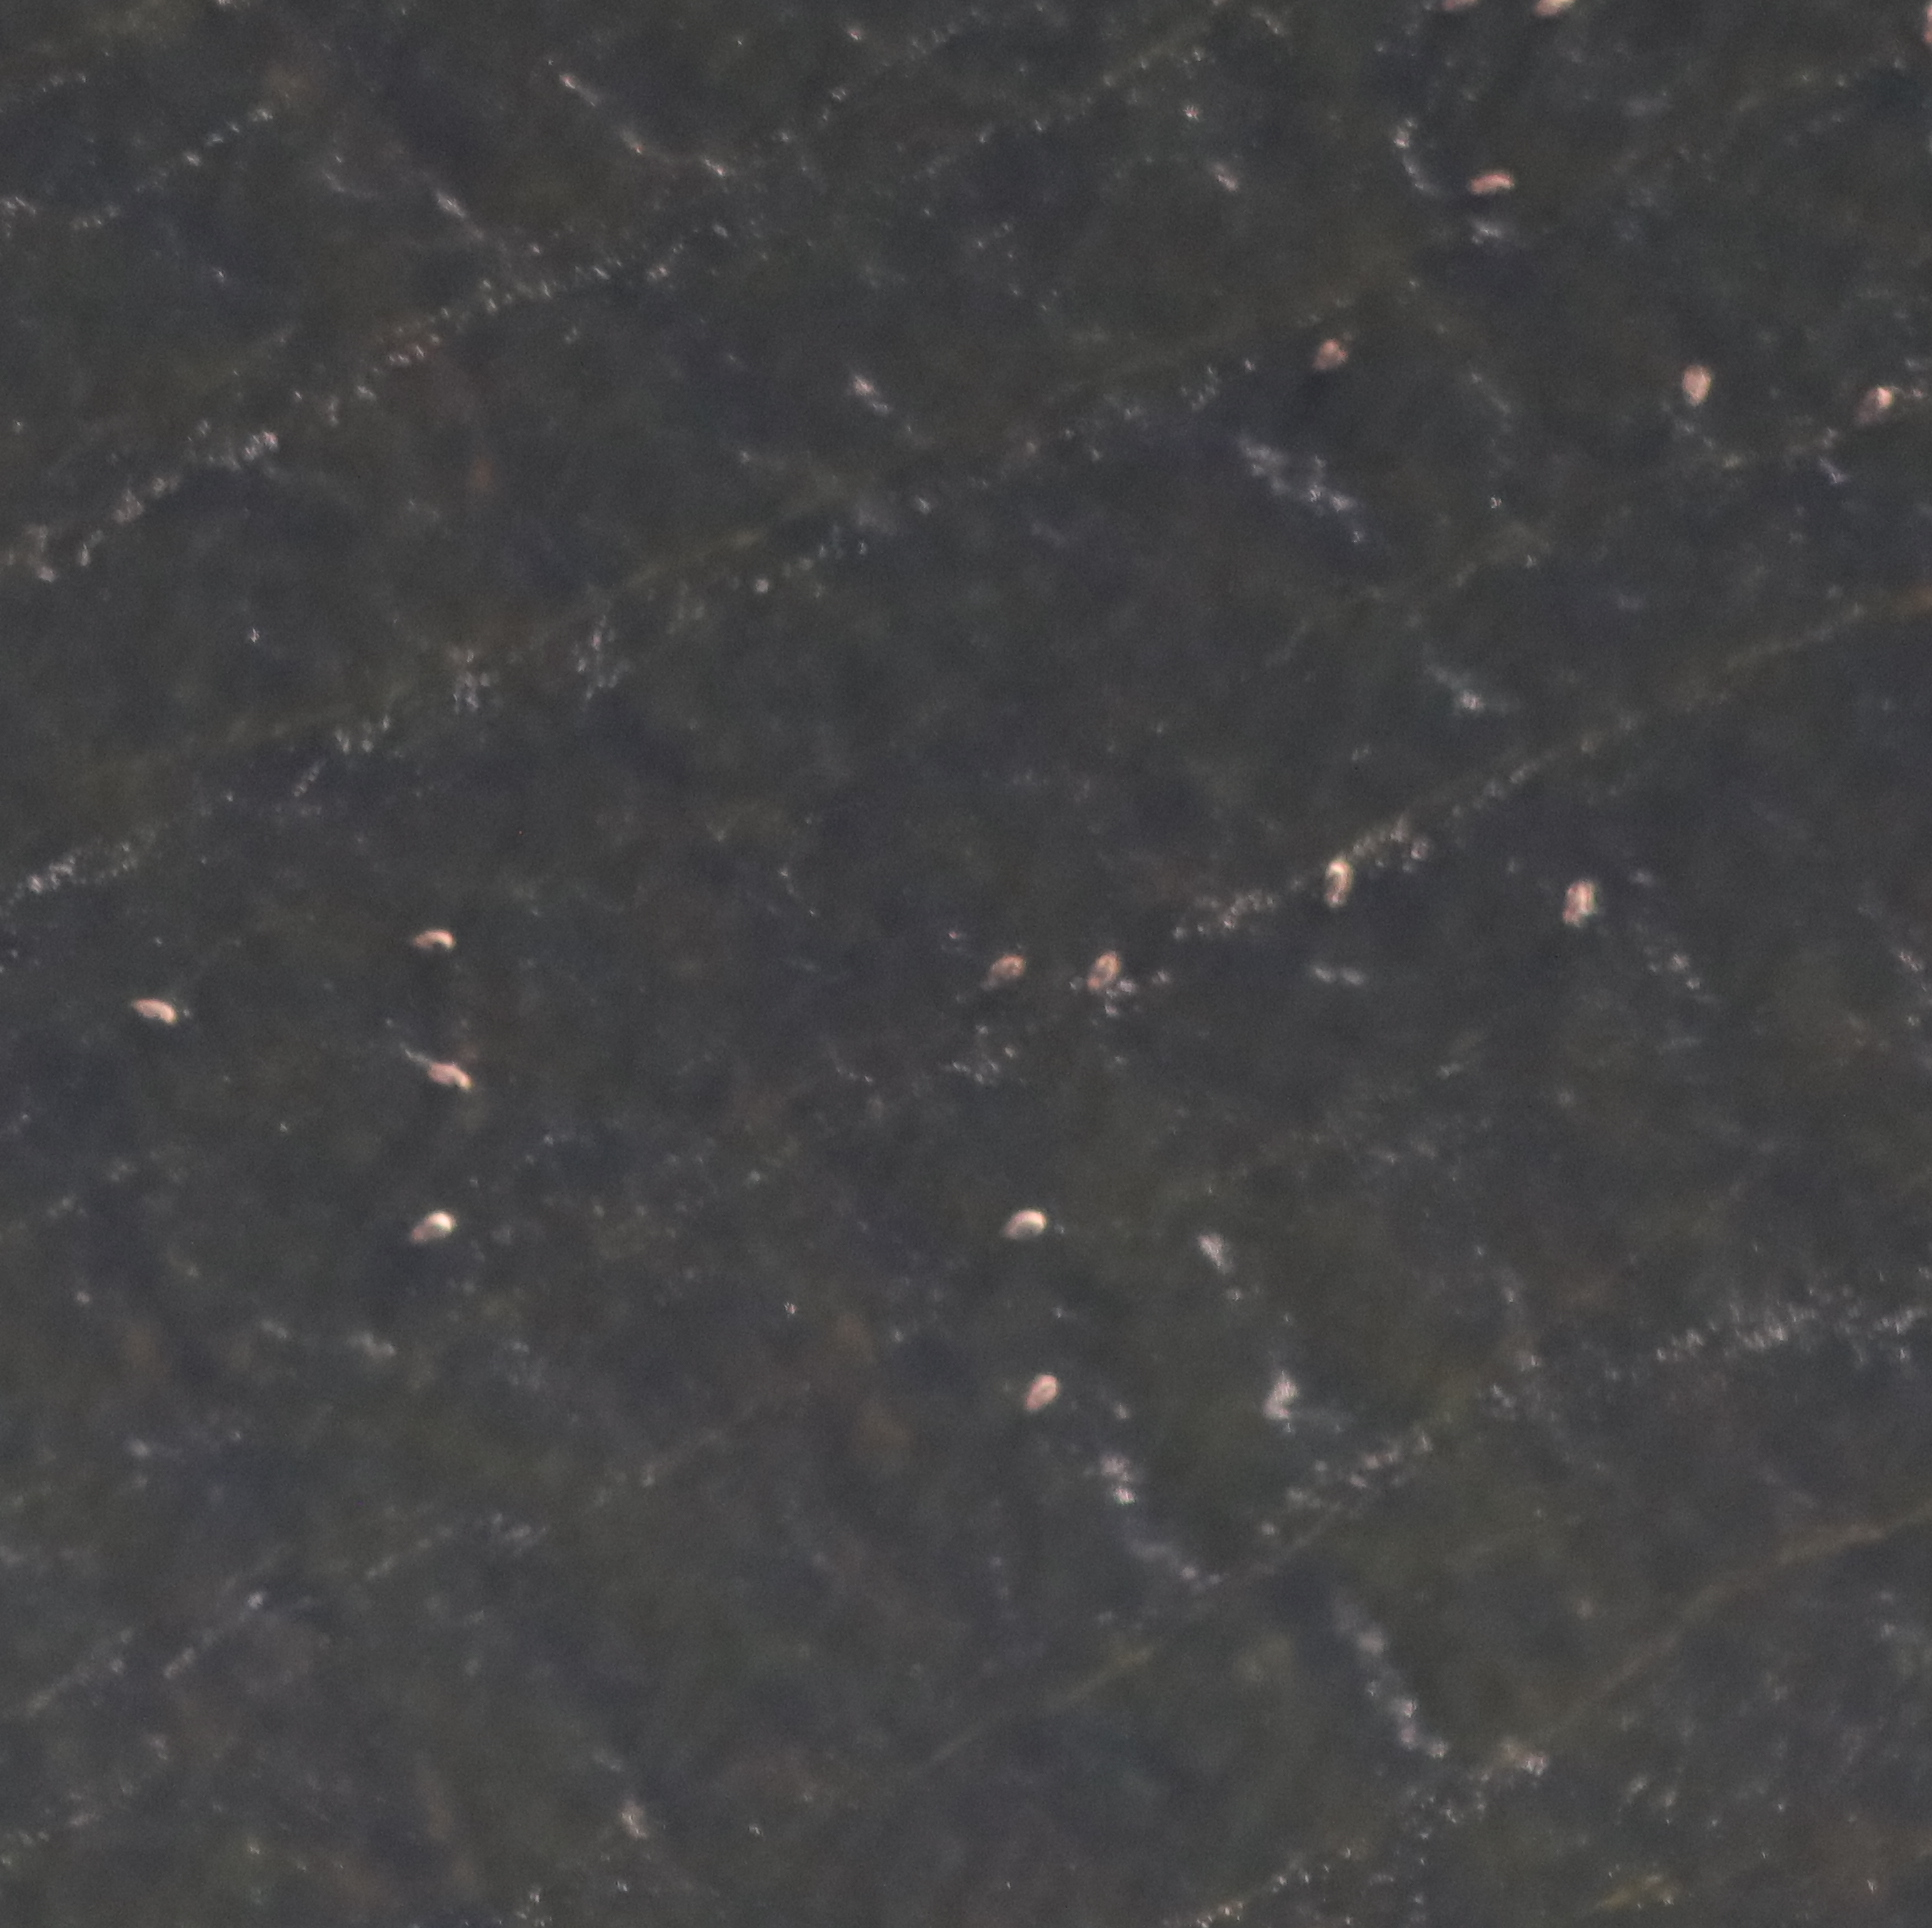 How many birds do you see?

15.